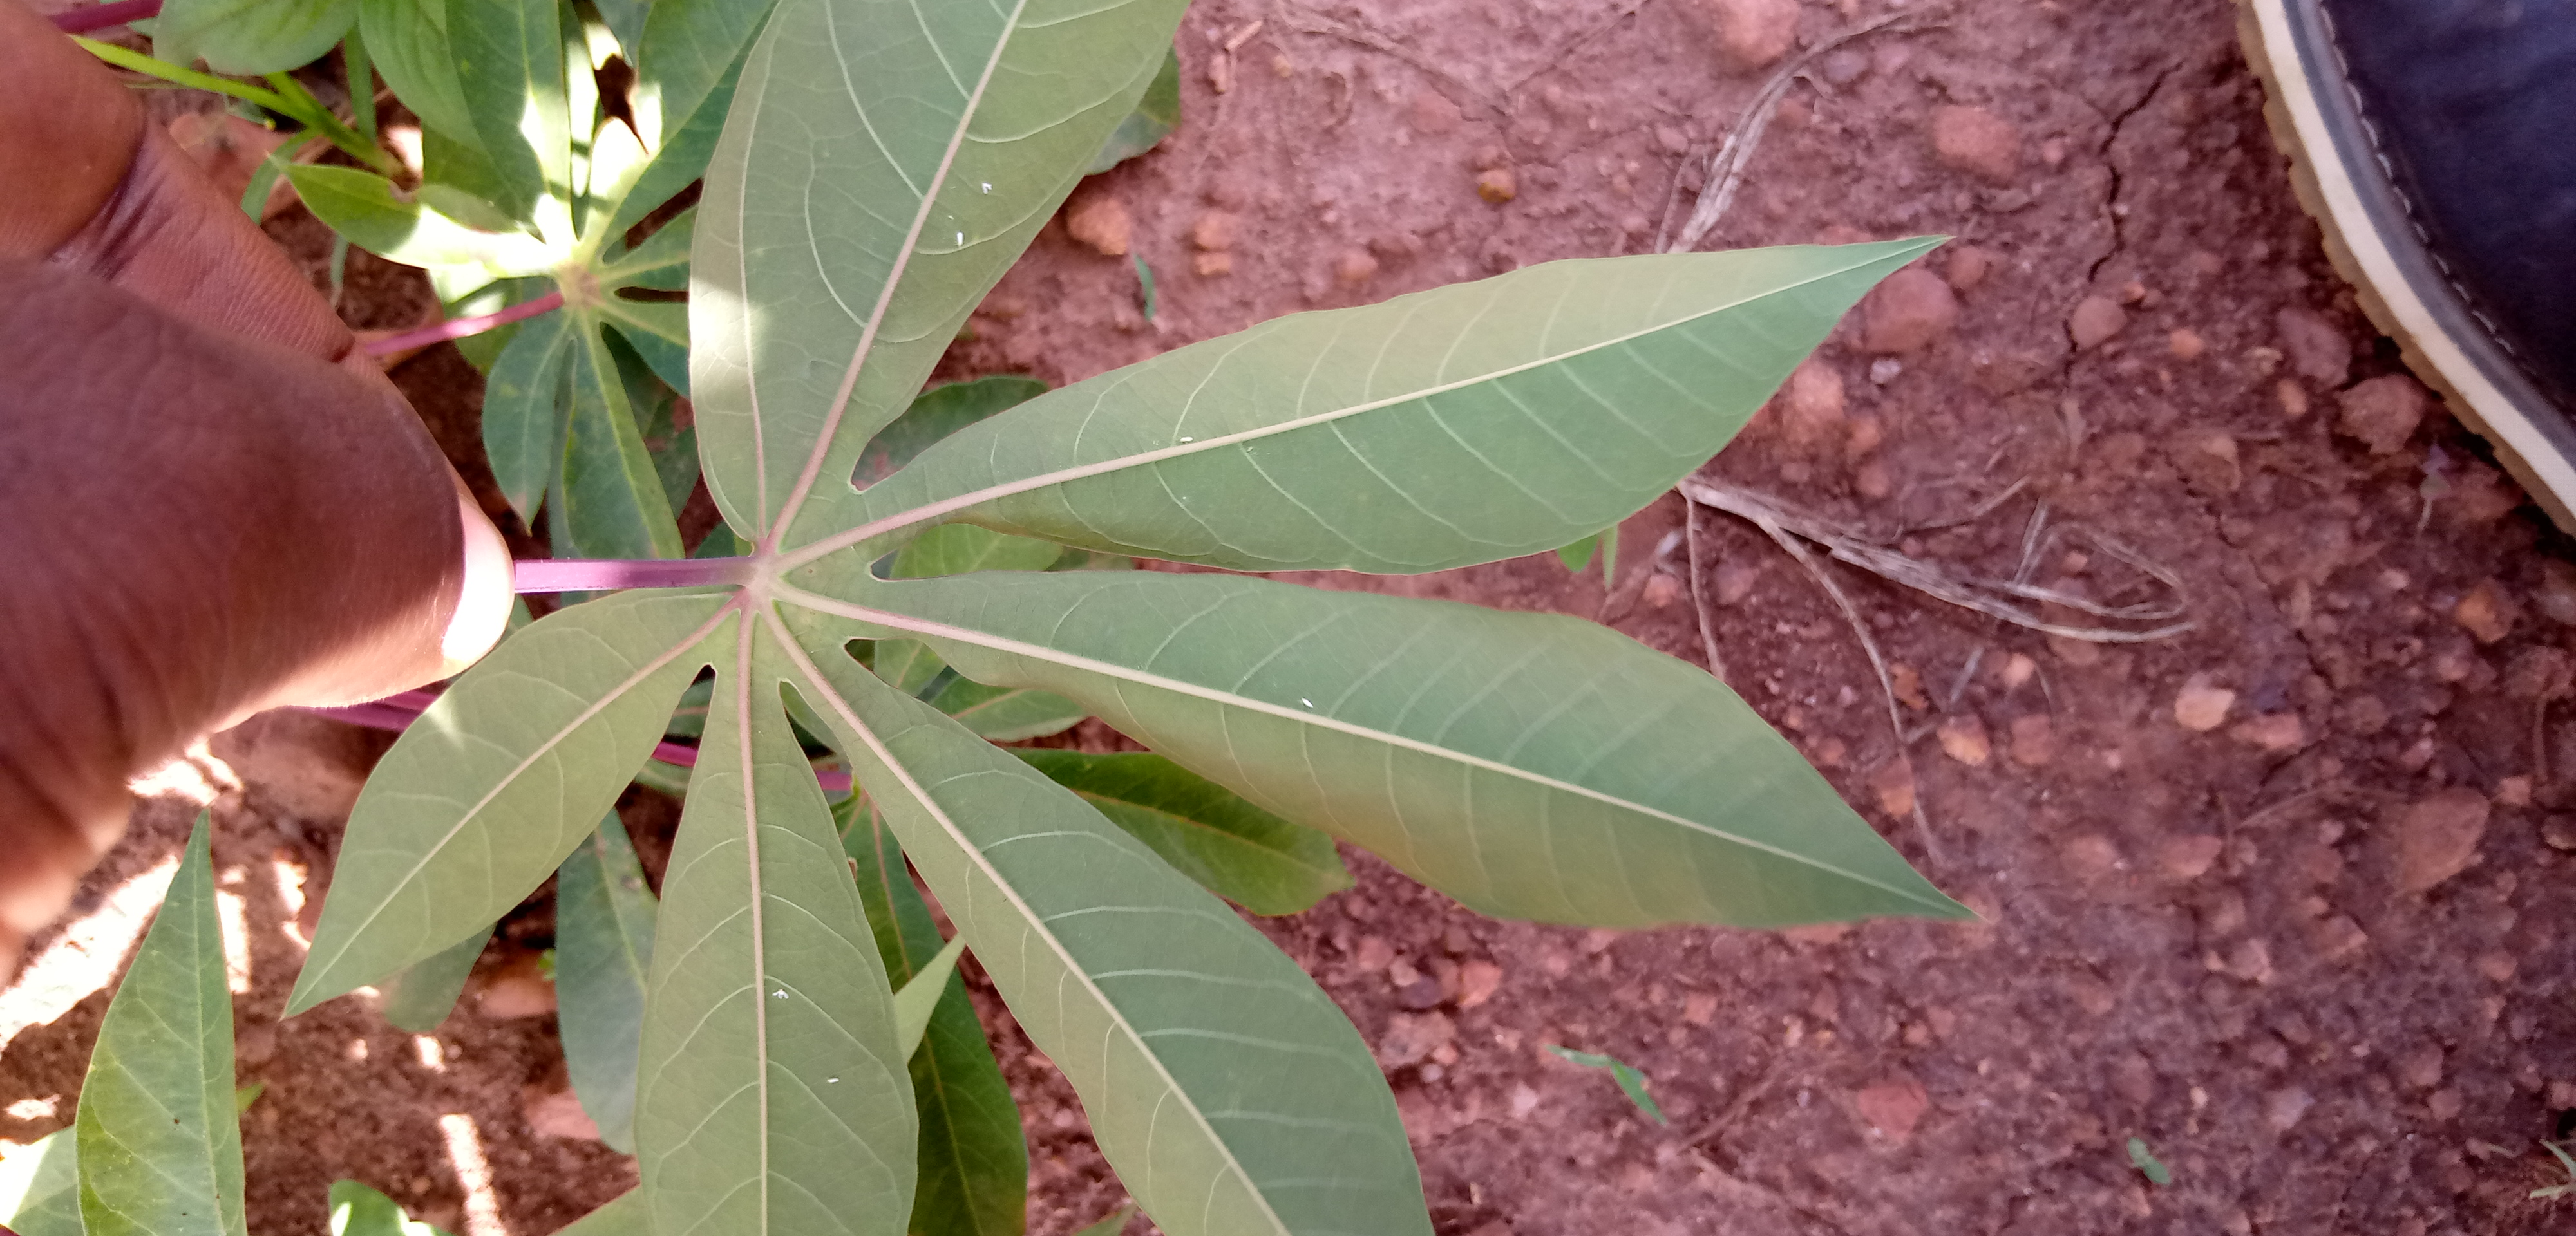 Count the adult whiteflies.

6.